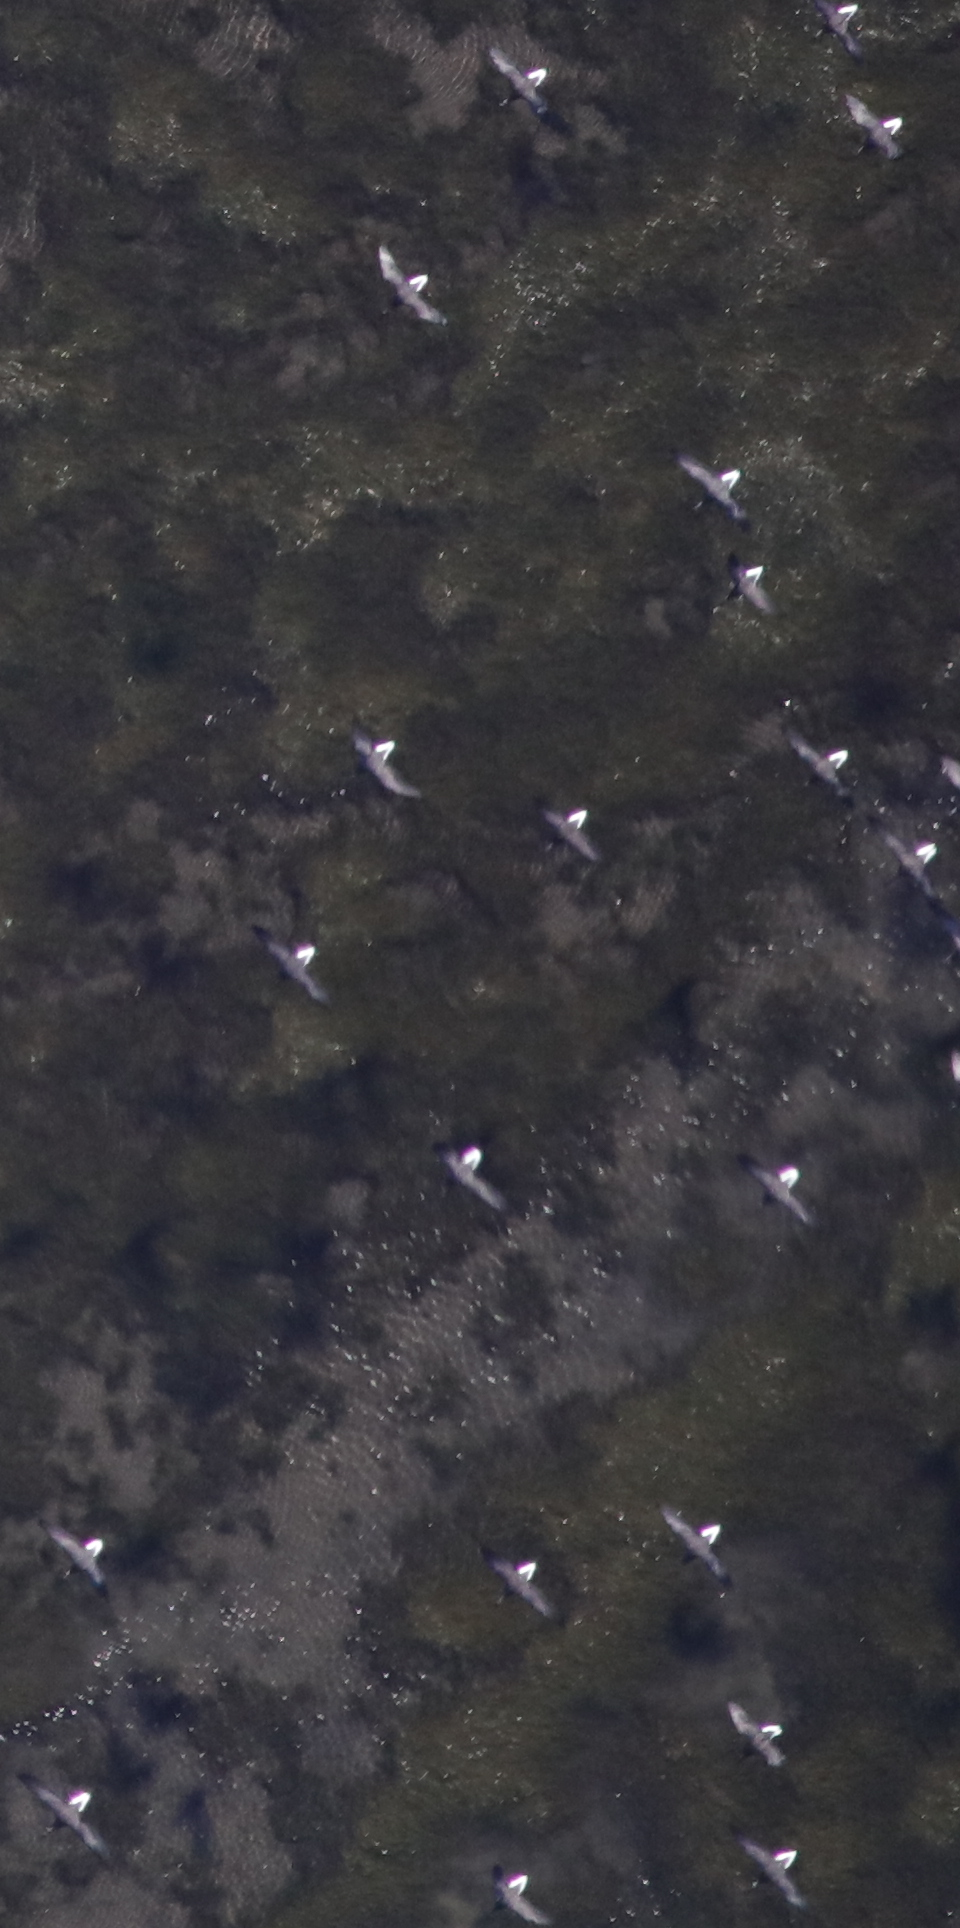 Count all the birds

20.